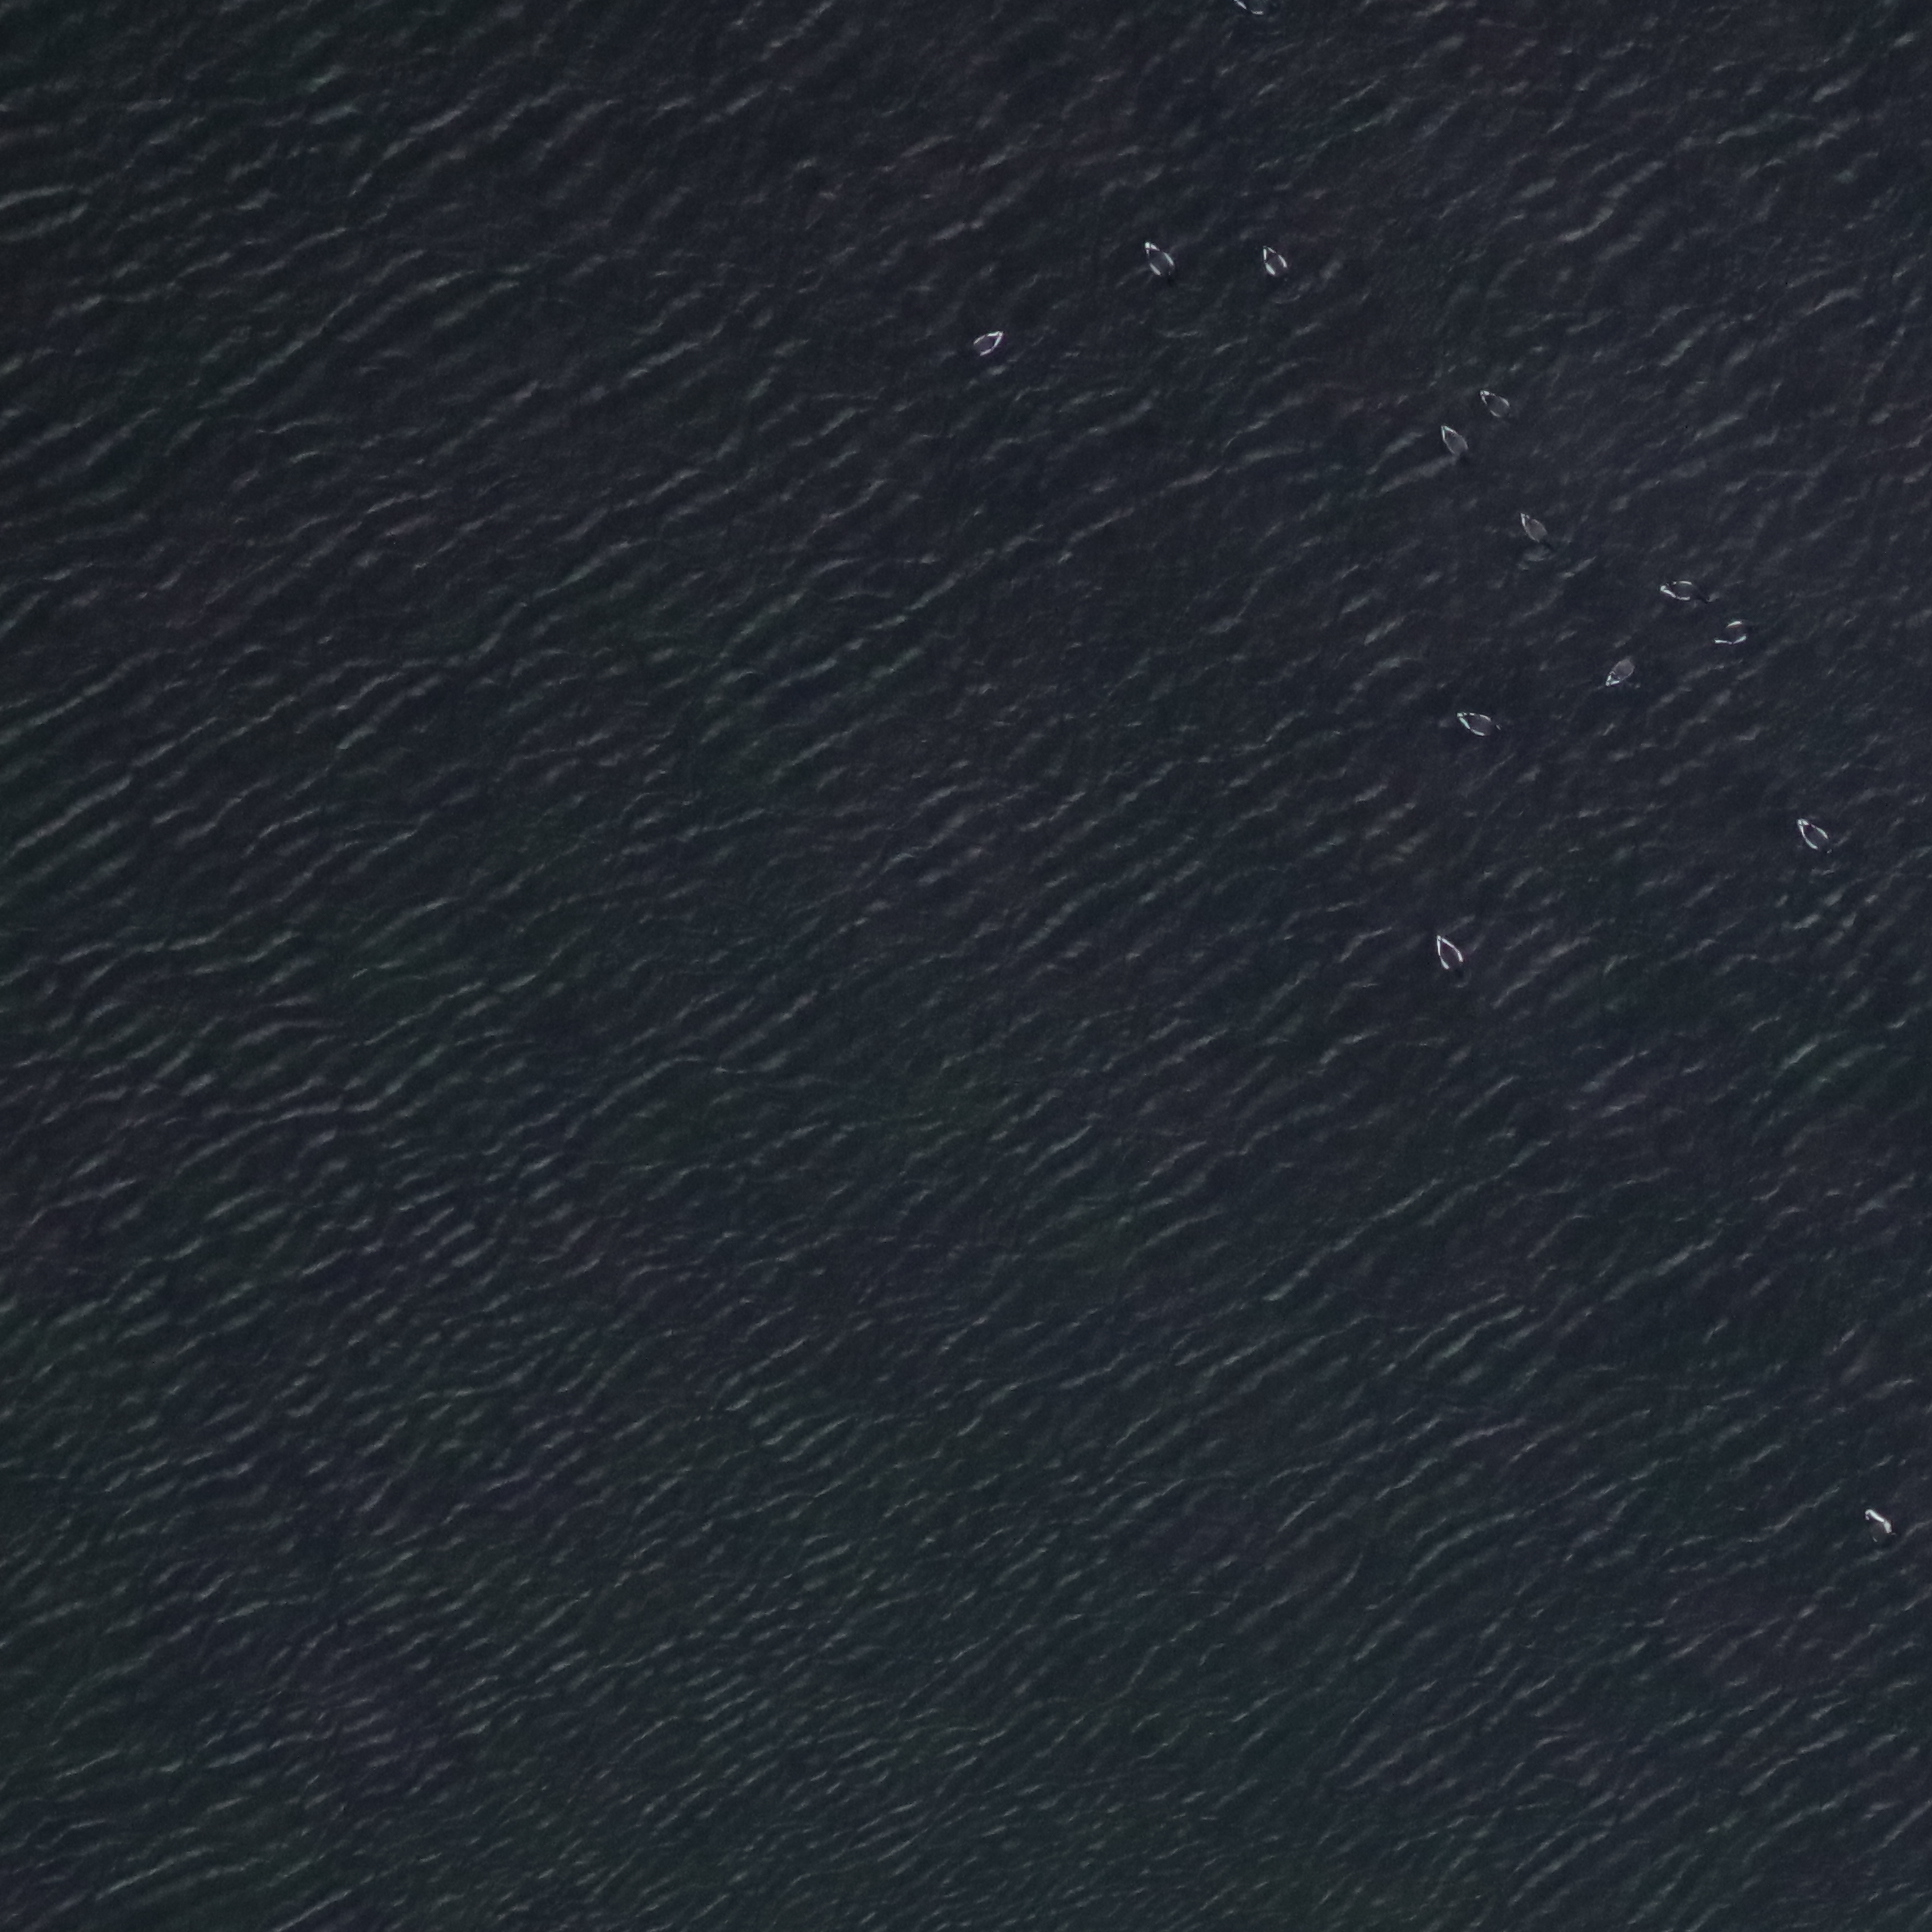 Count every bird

13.